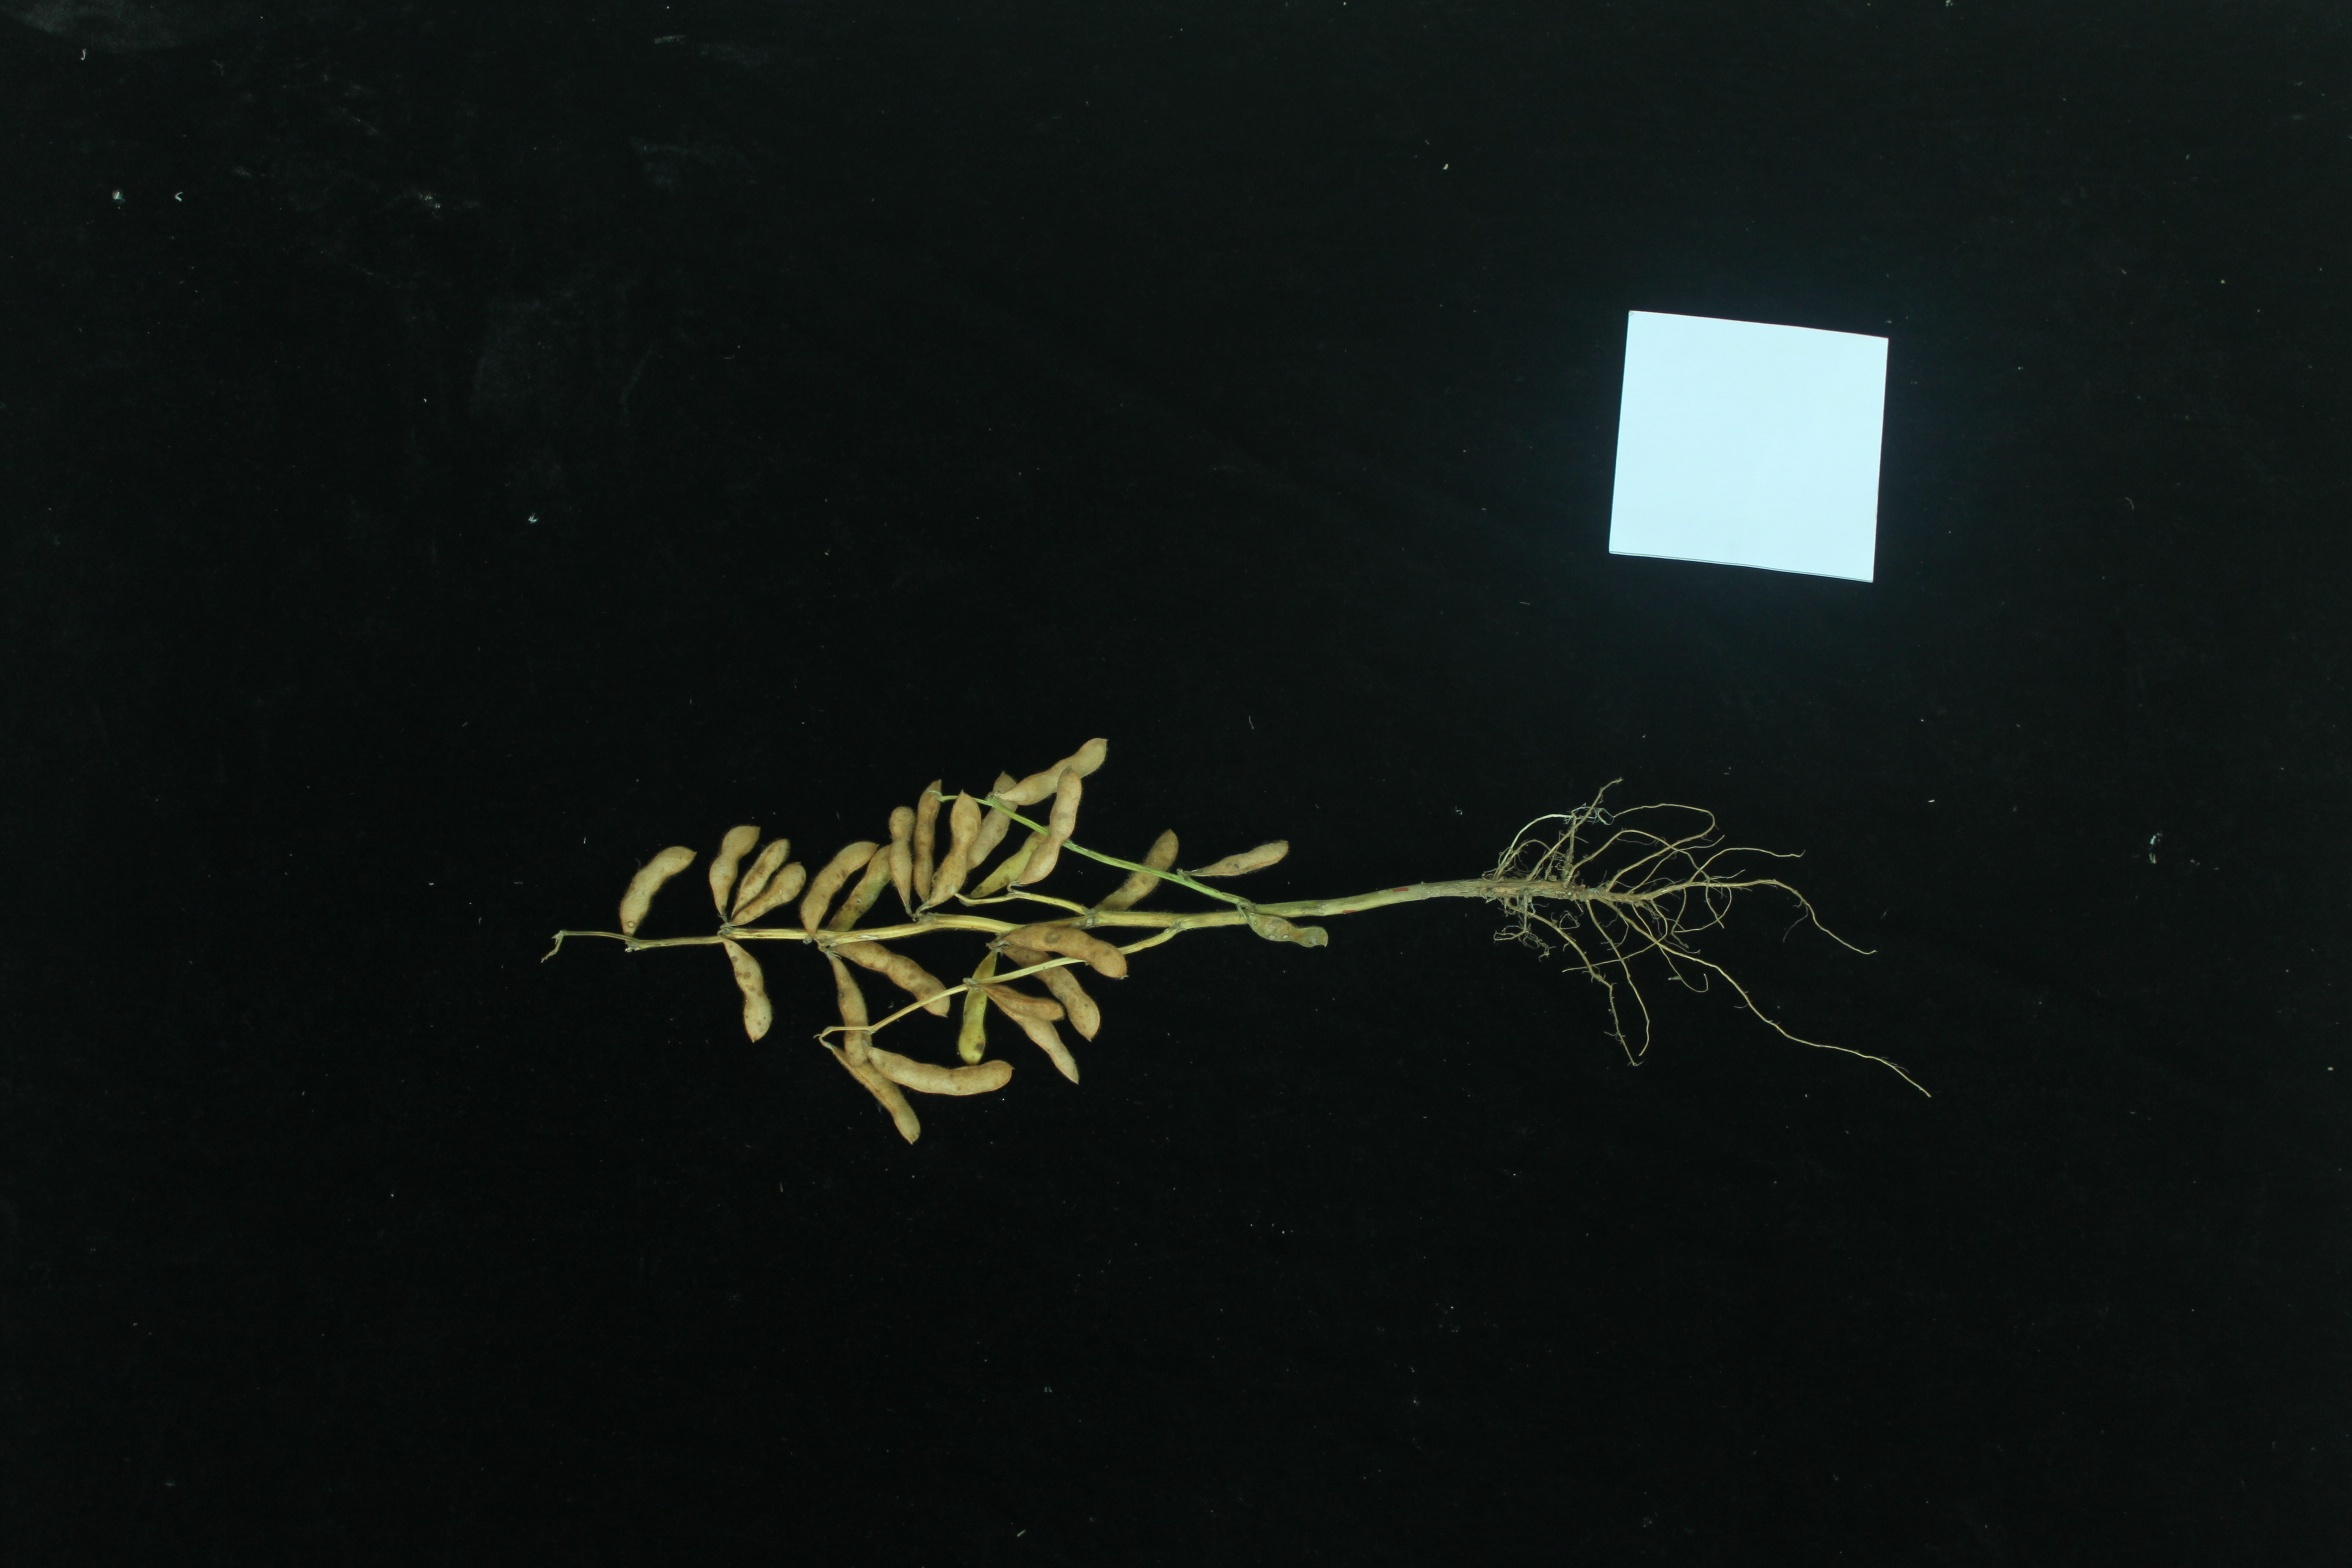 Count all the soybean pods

25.